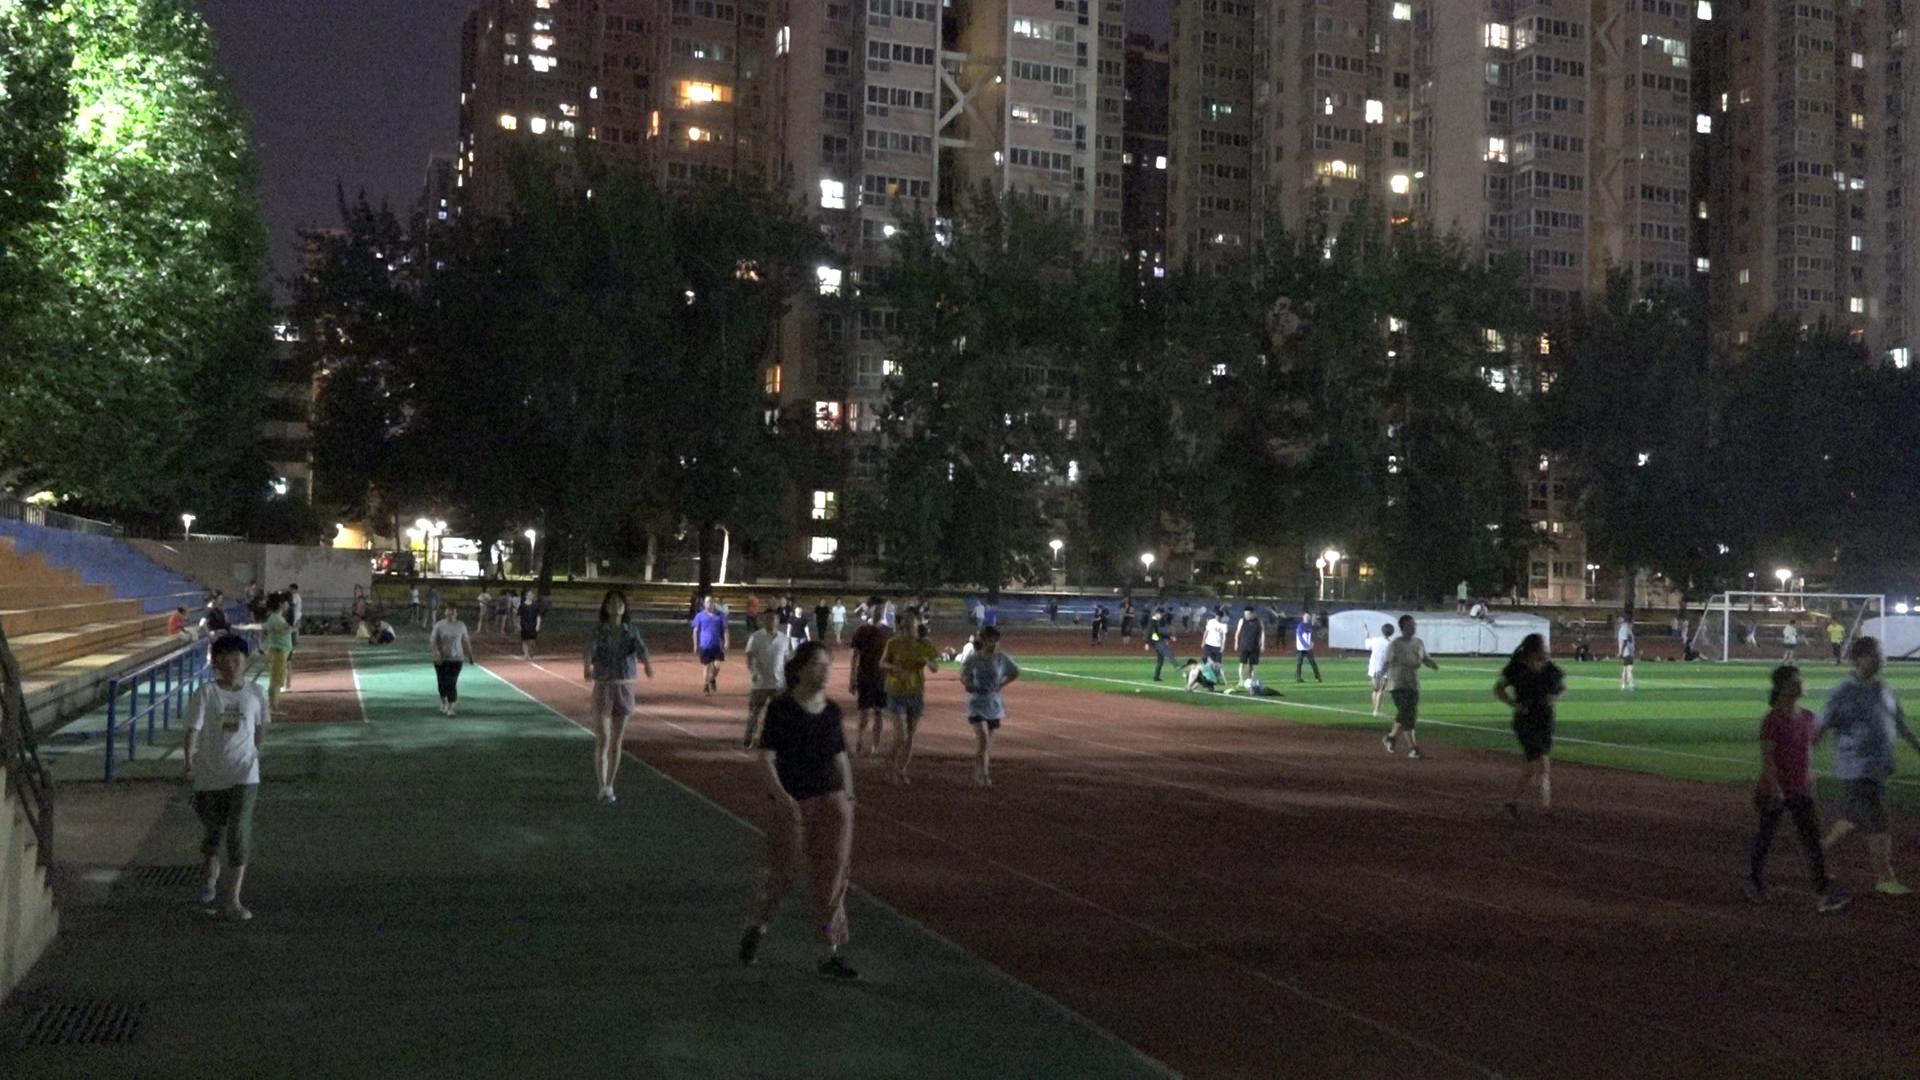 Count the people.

88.